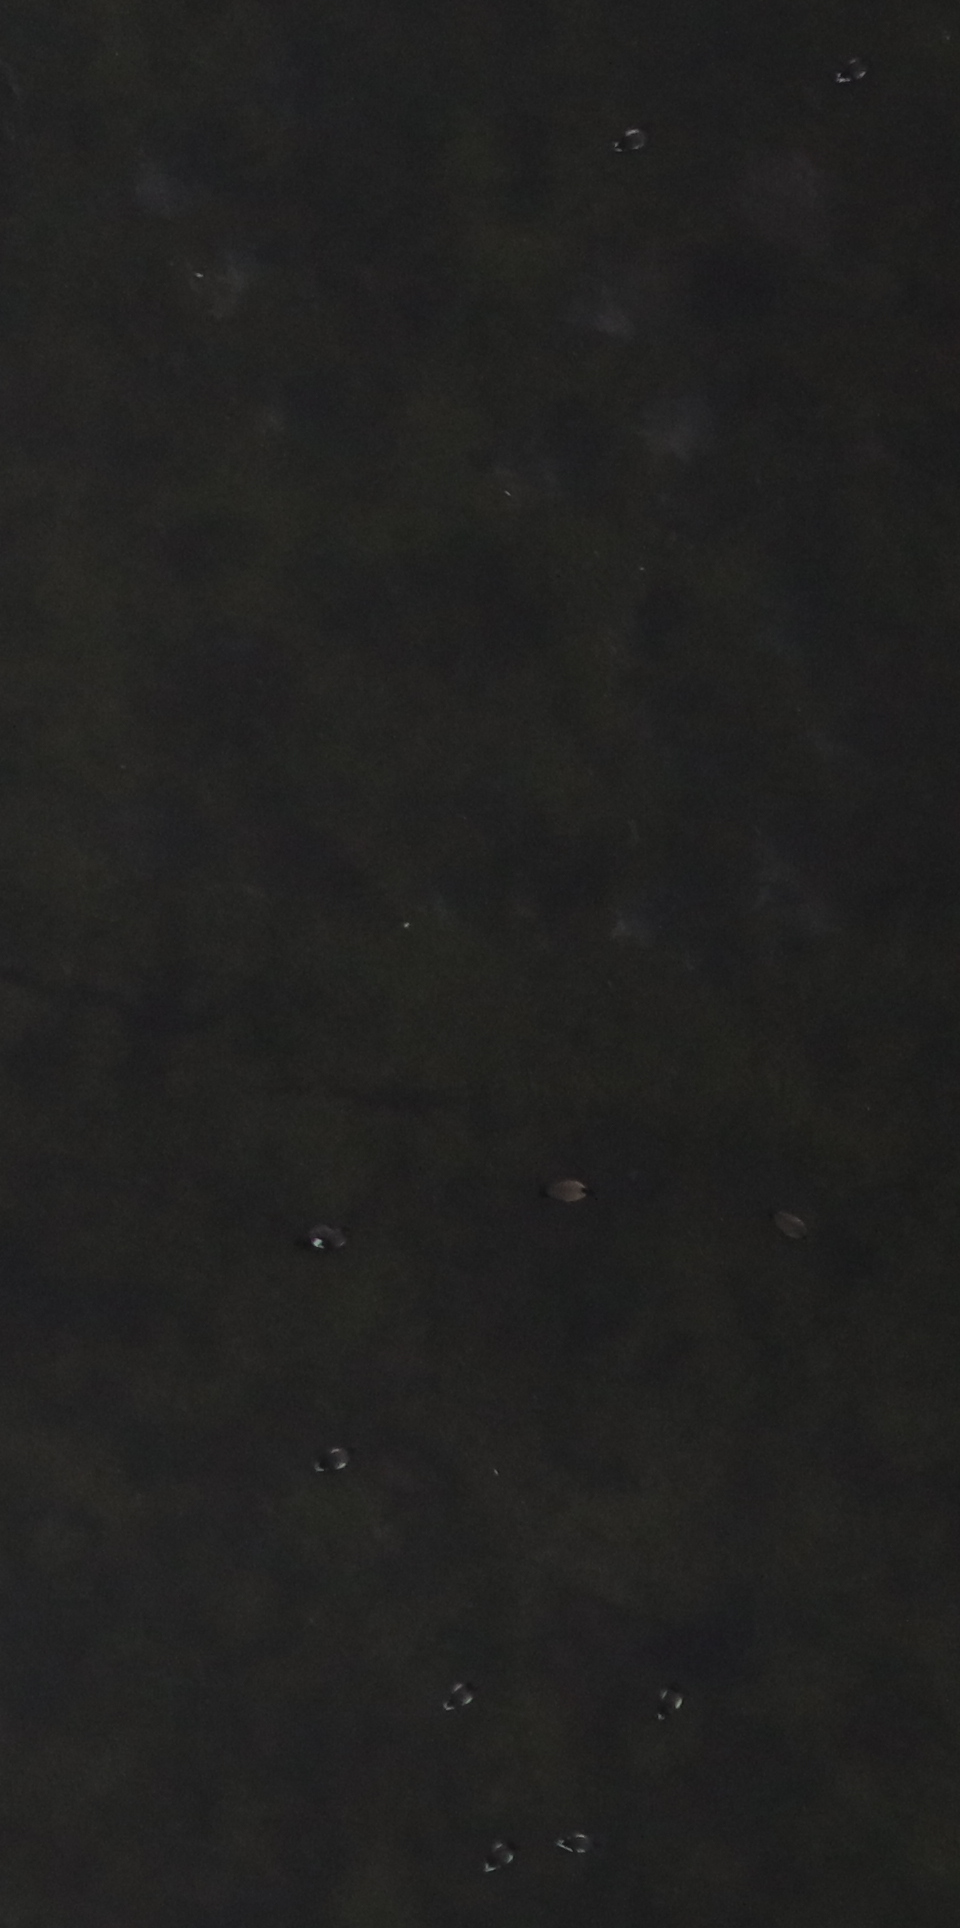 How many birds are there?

10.